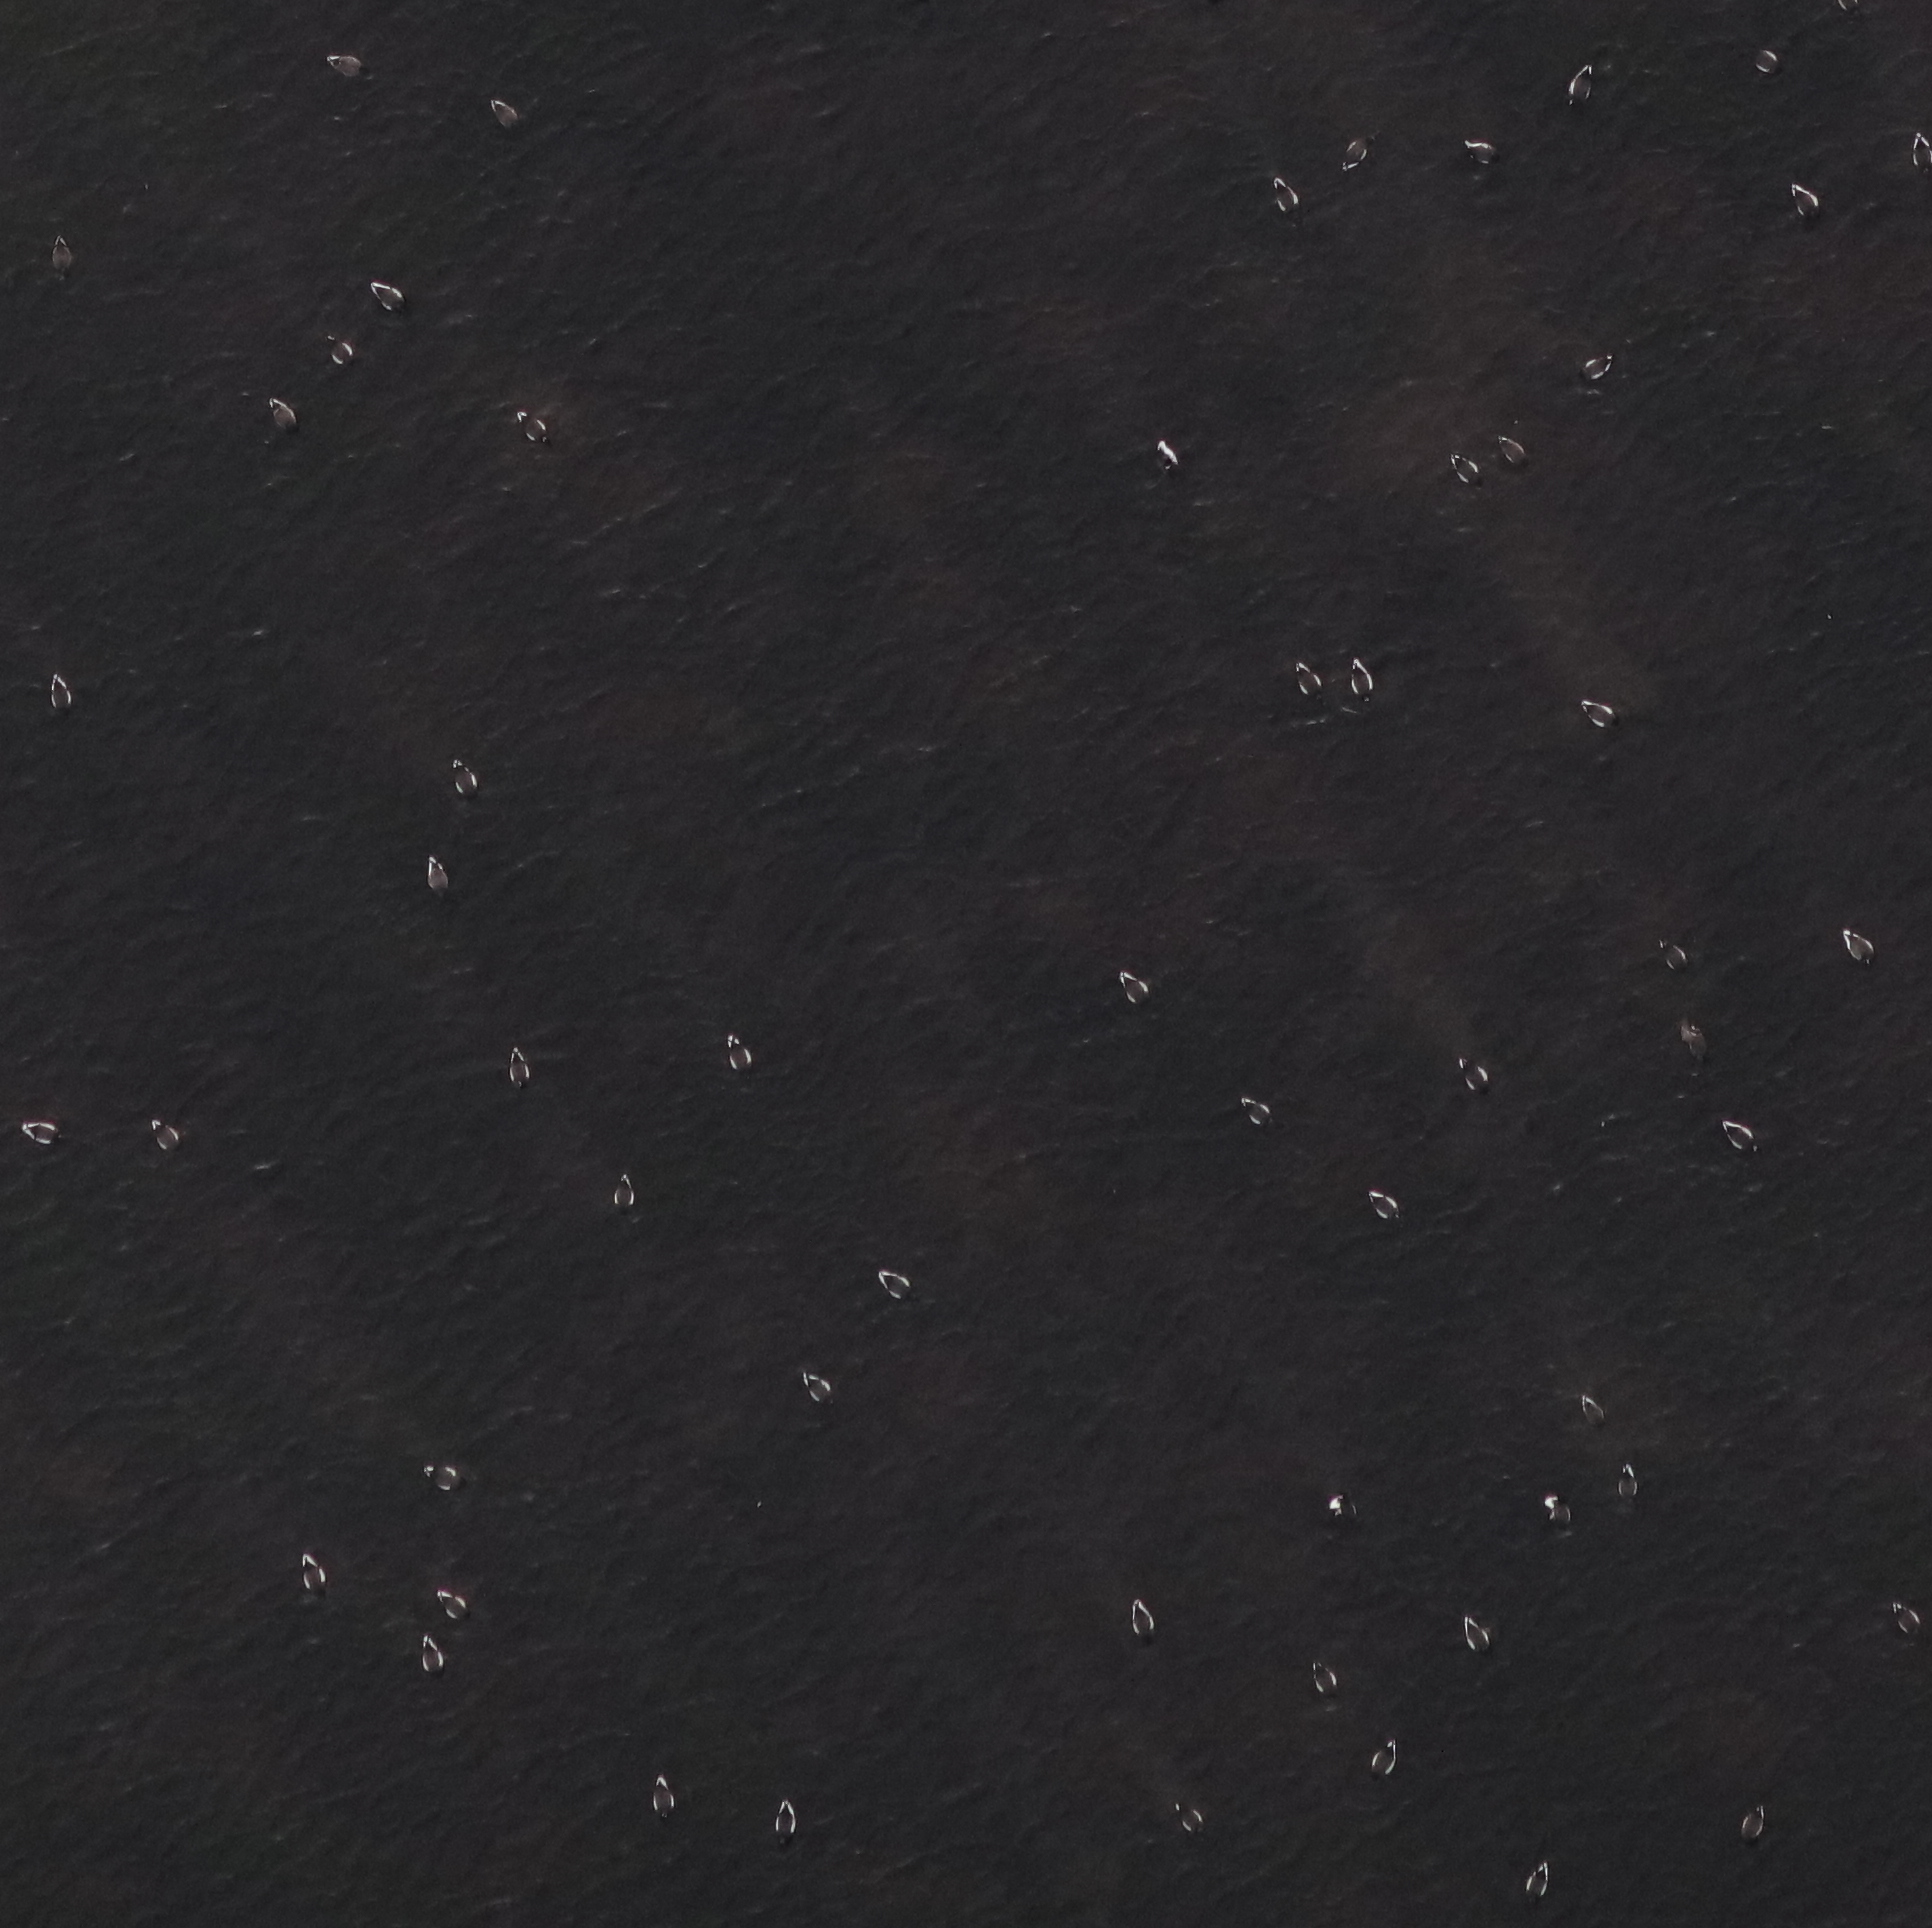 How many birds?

57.